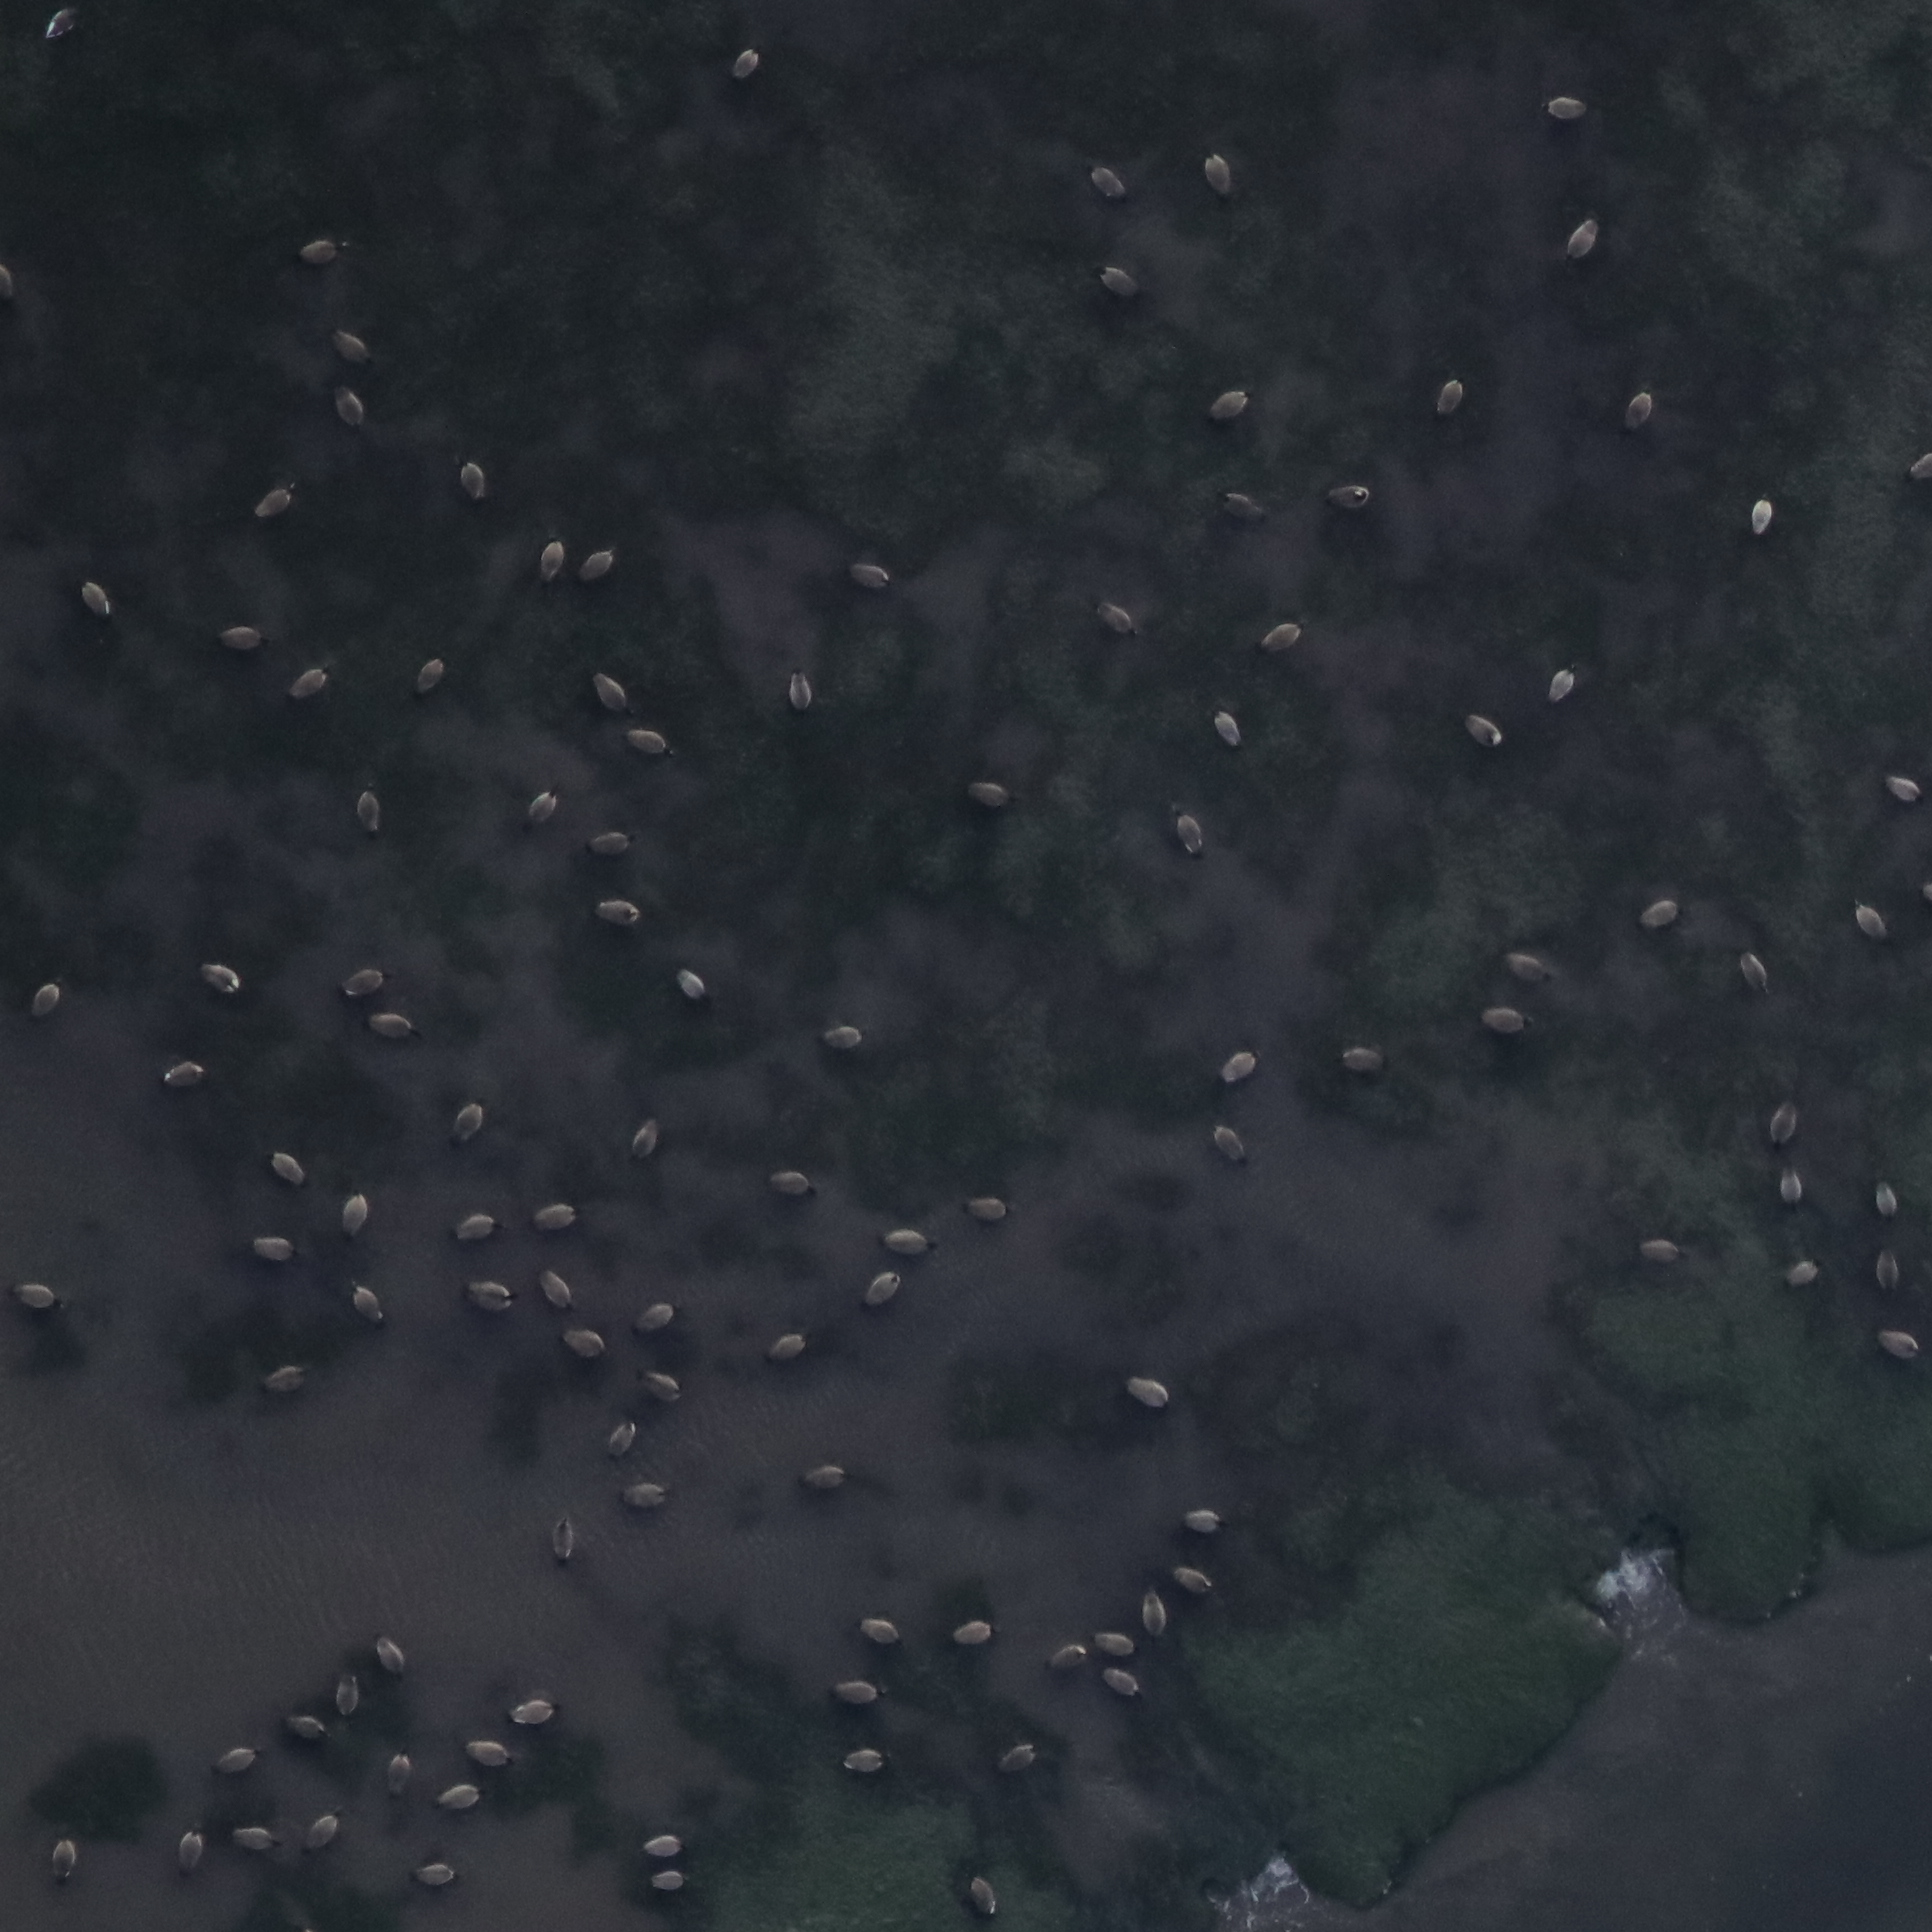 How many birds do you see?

116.